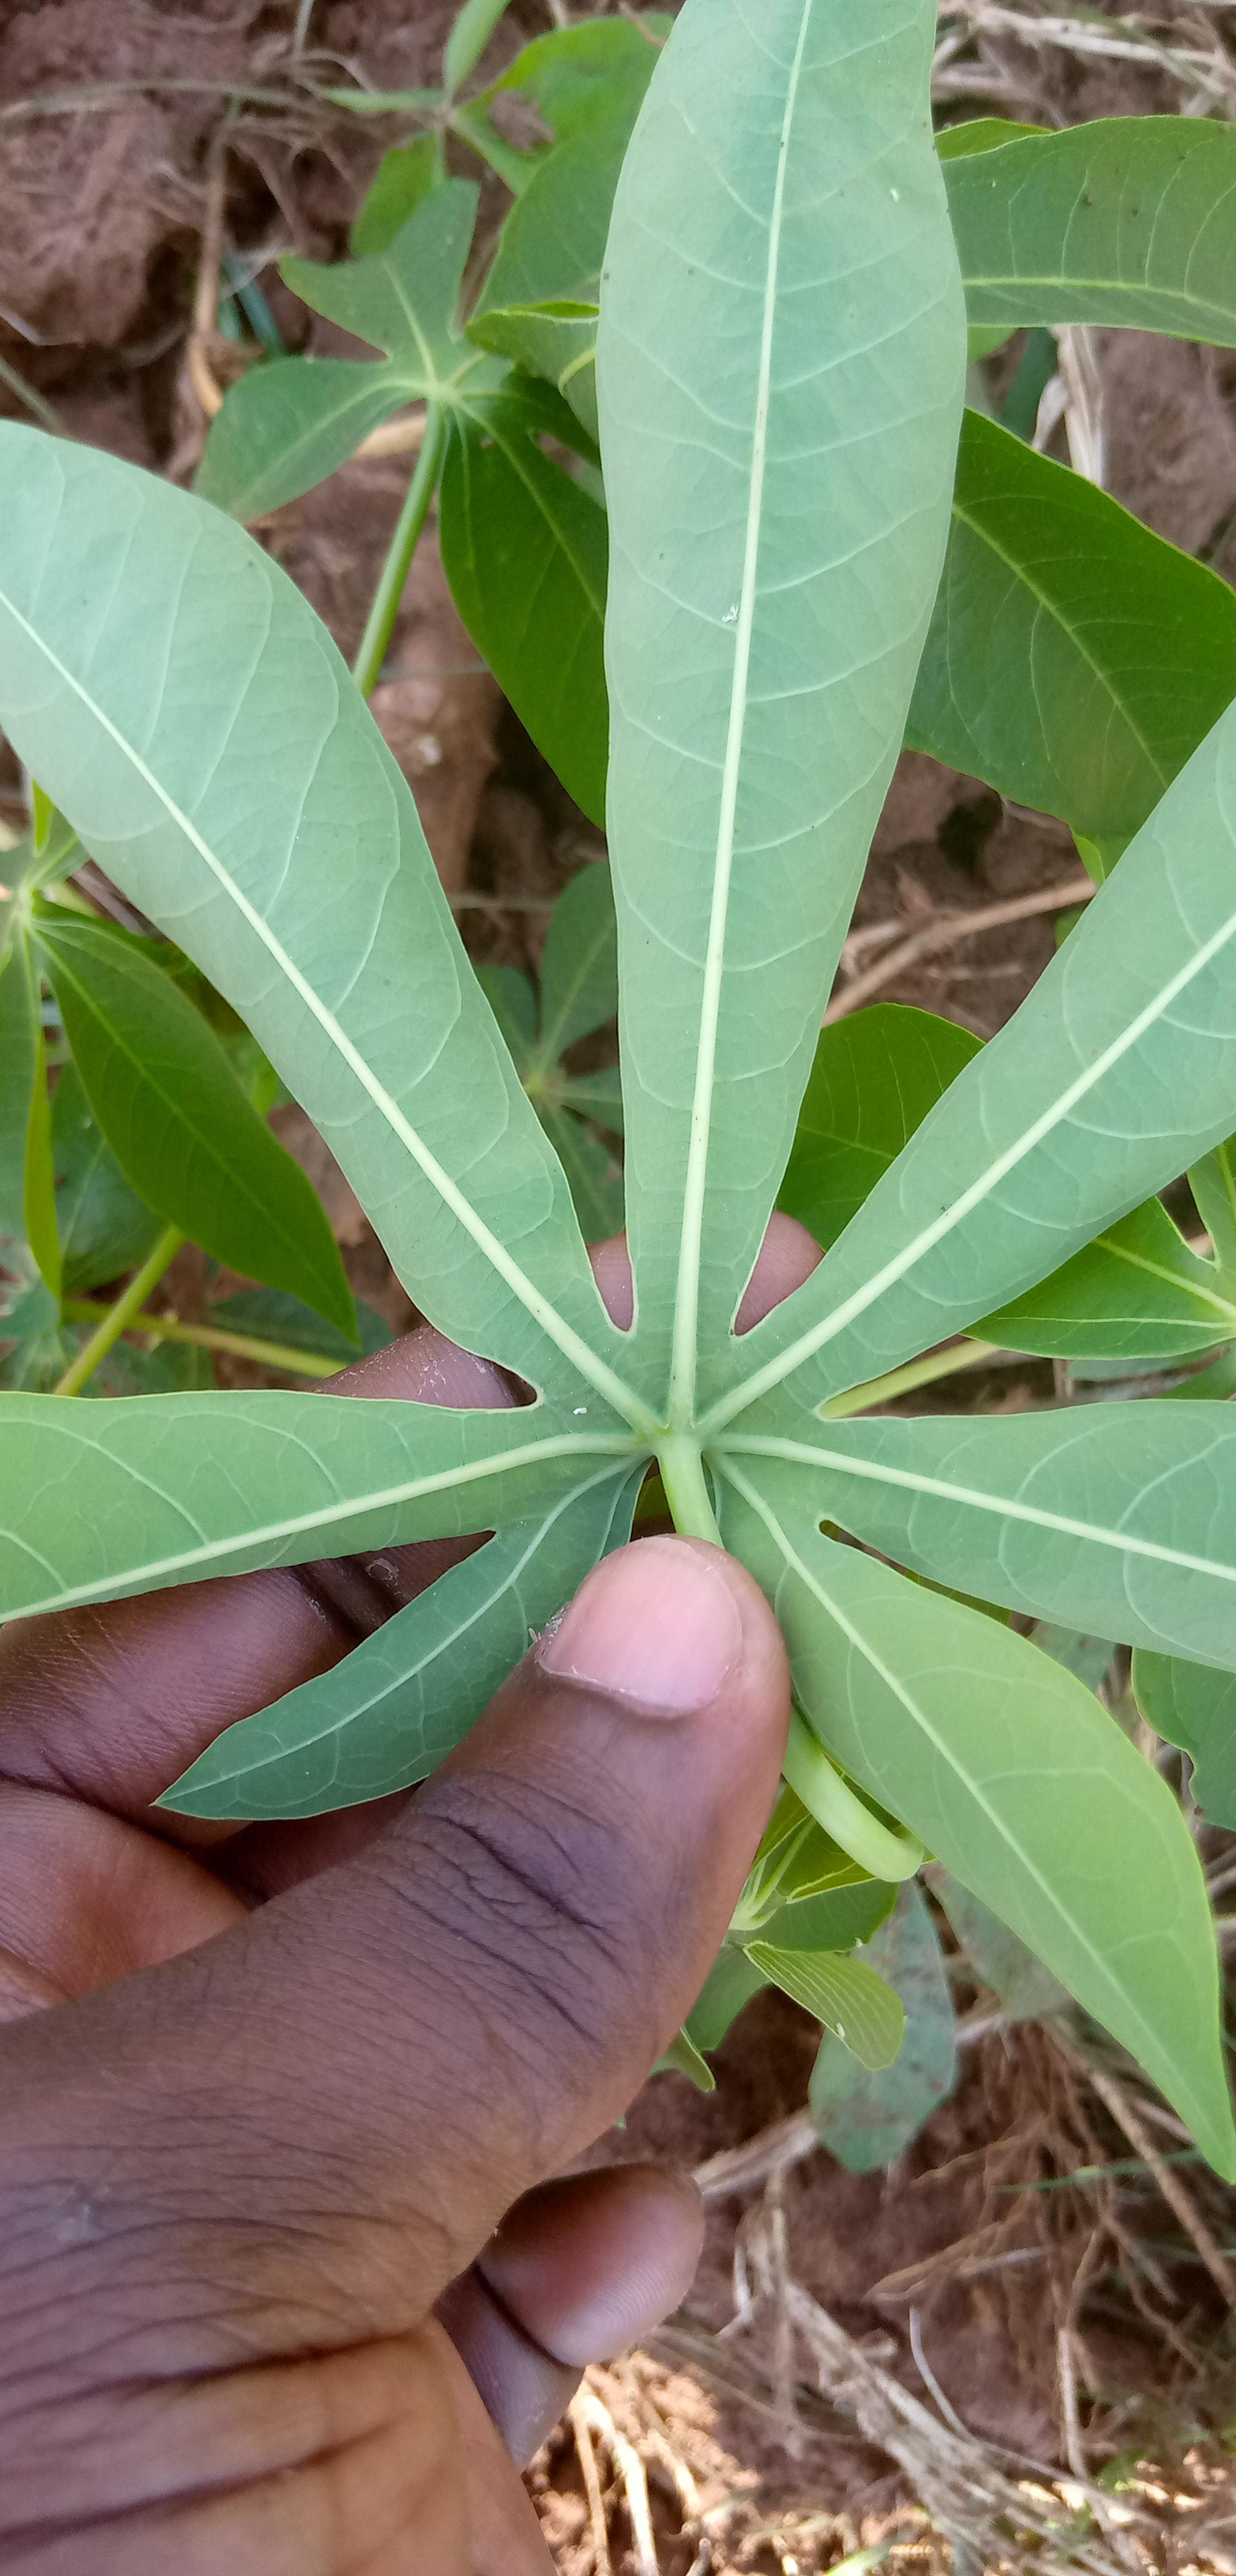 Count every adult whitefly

3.